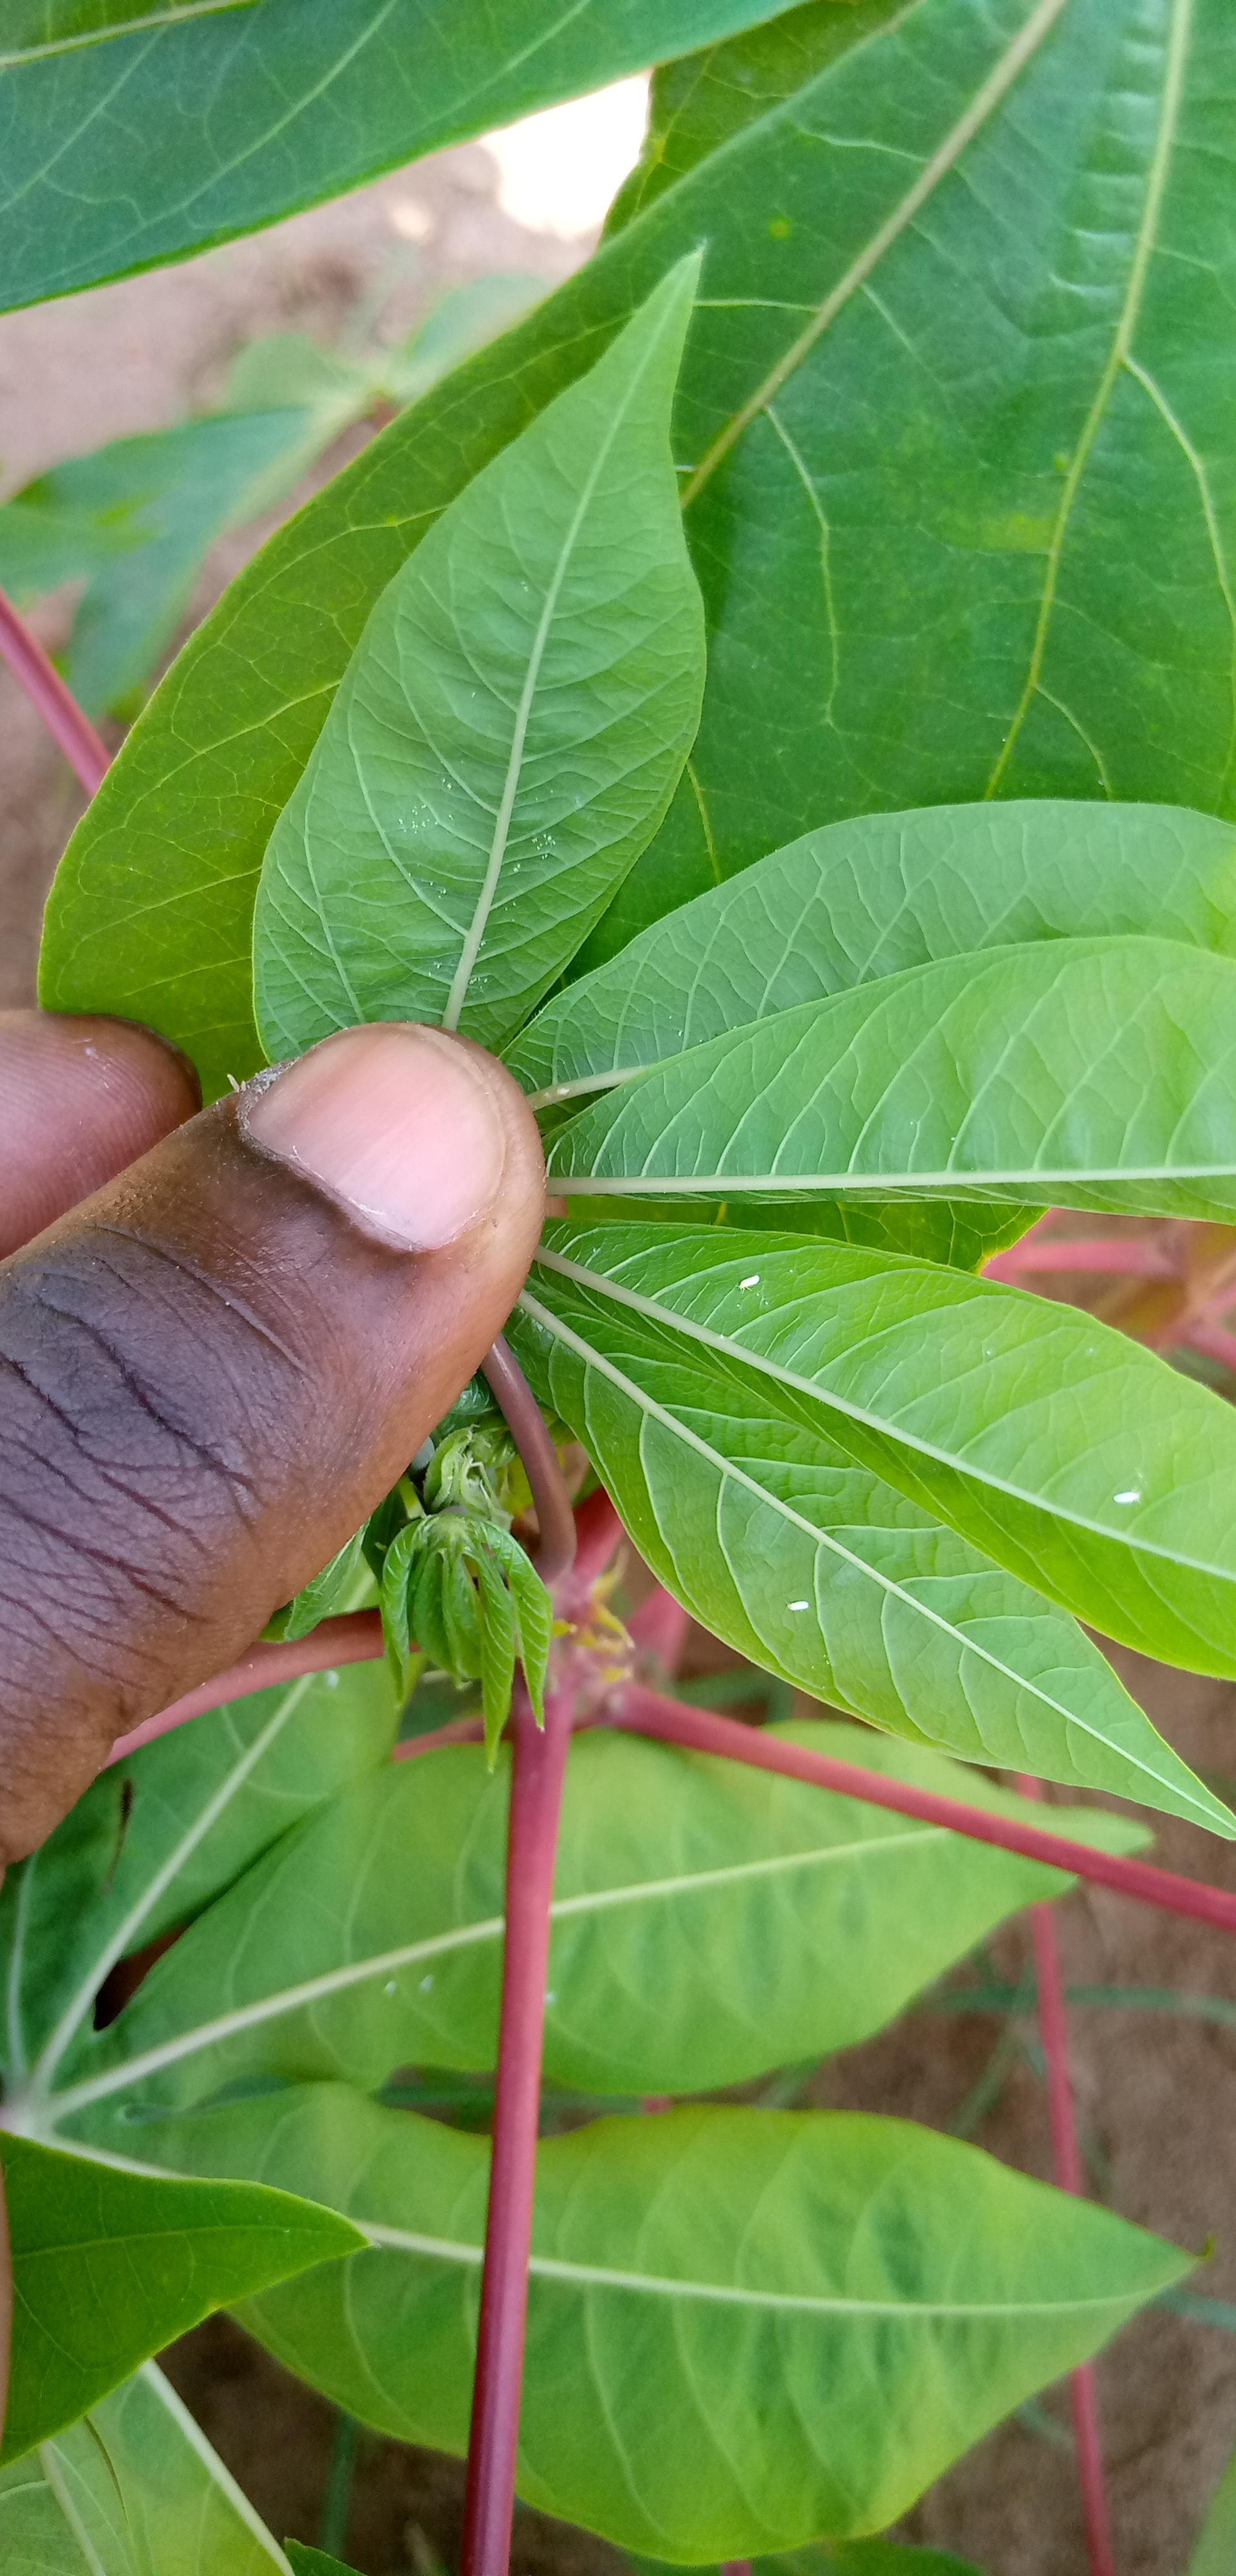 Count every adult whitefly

3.